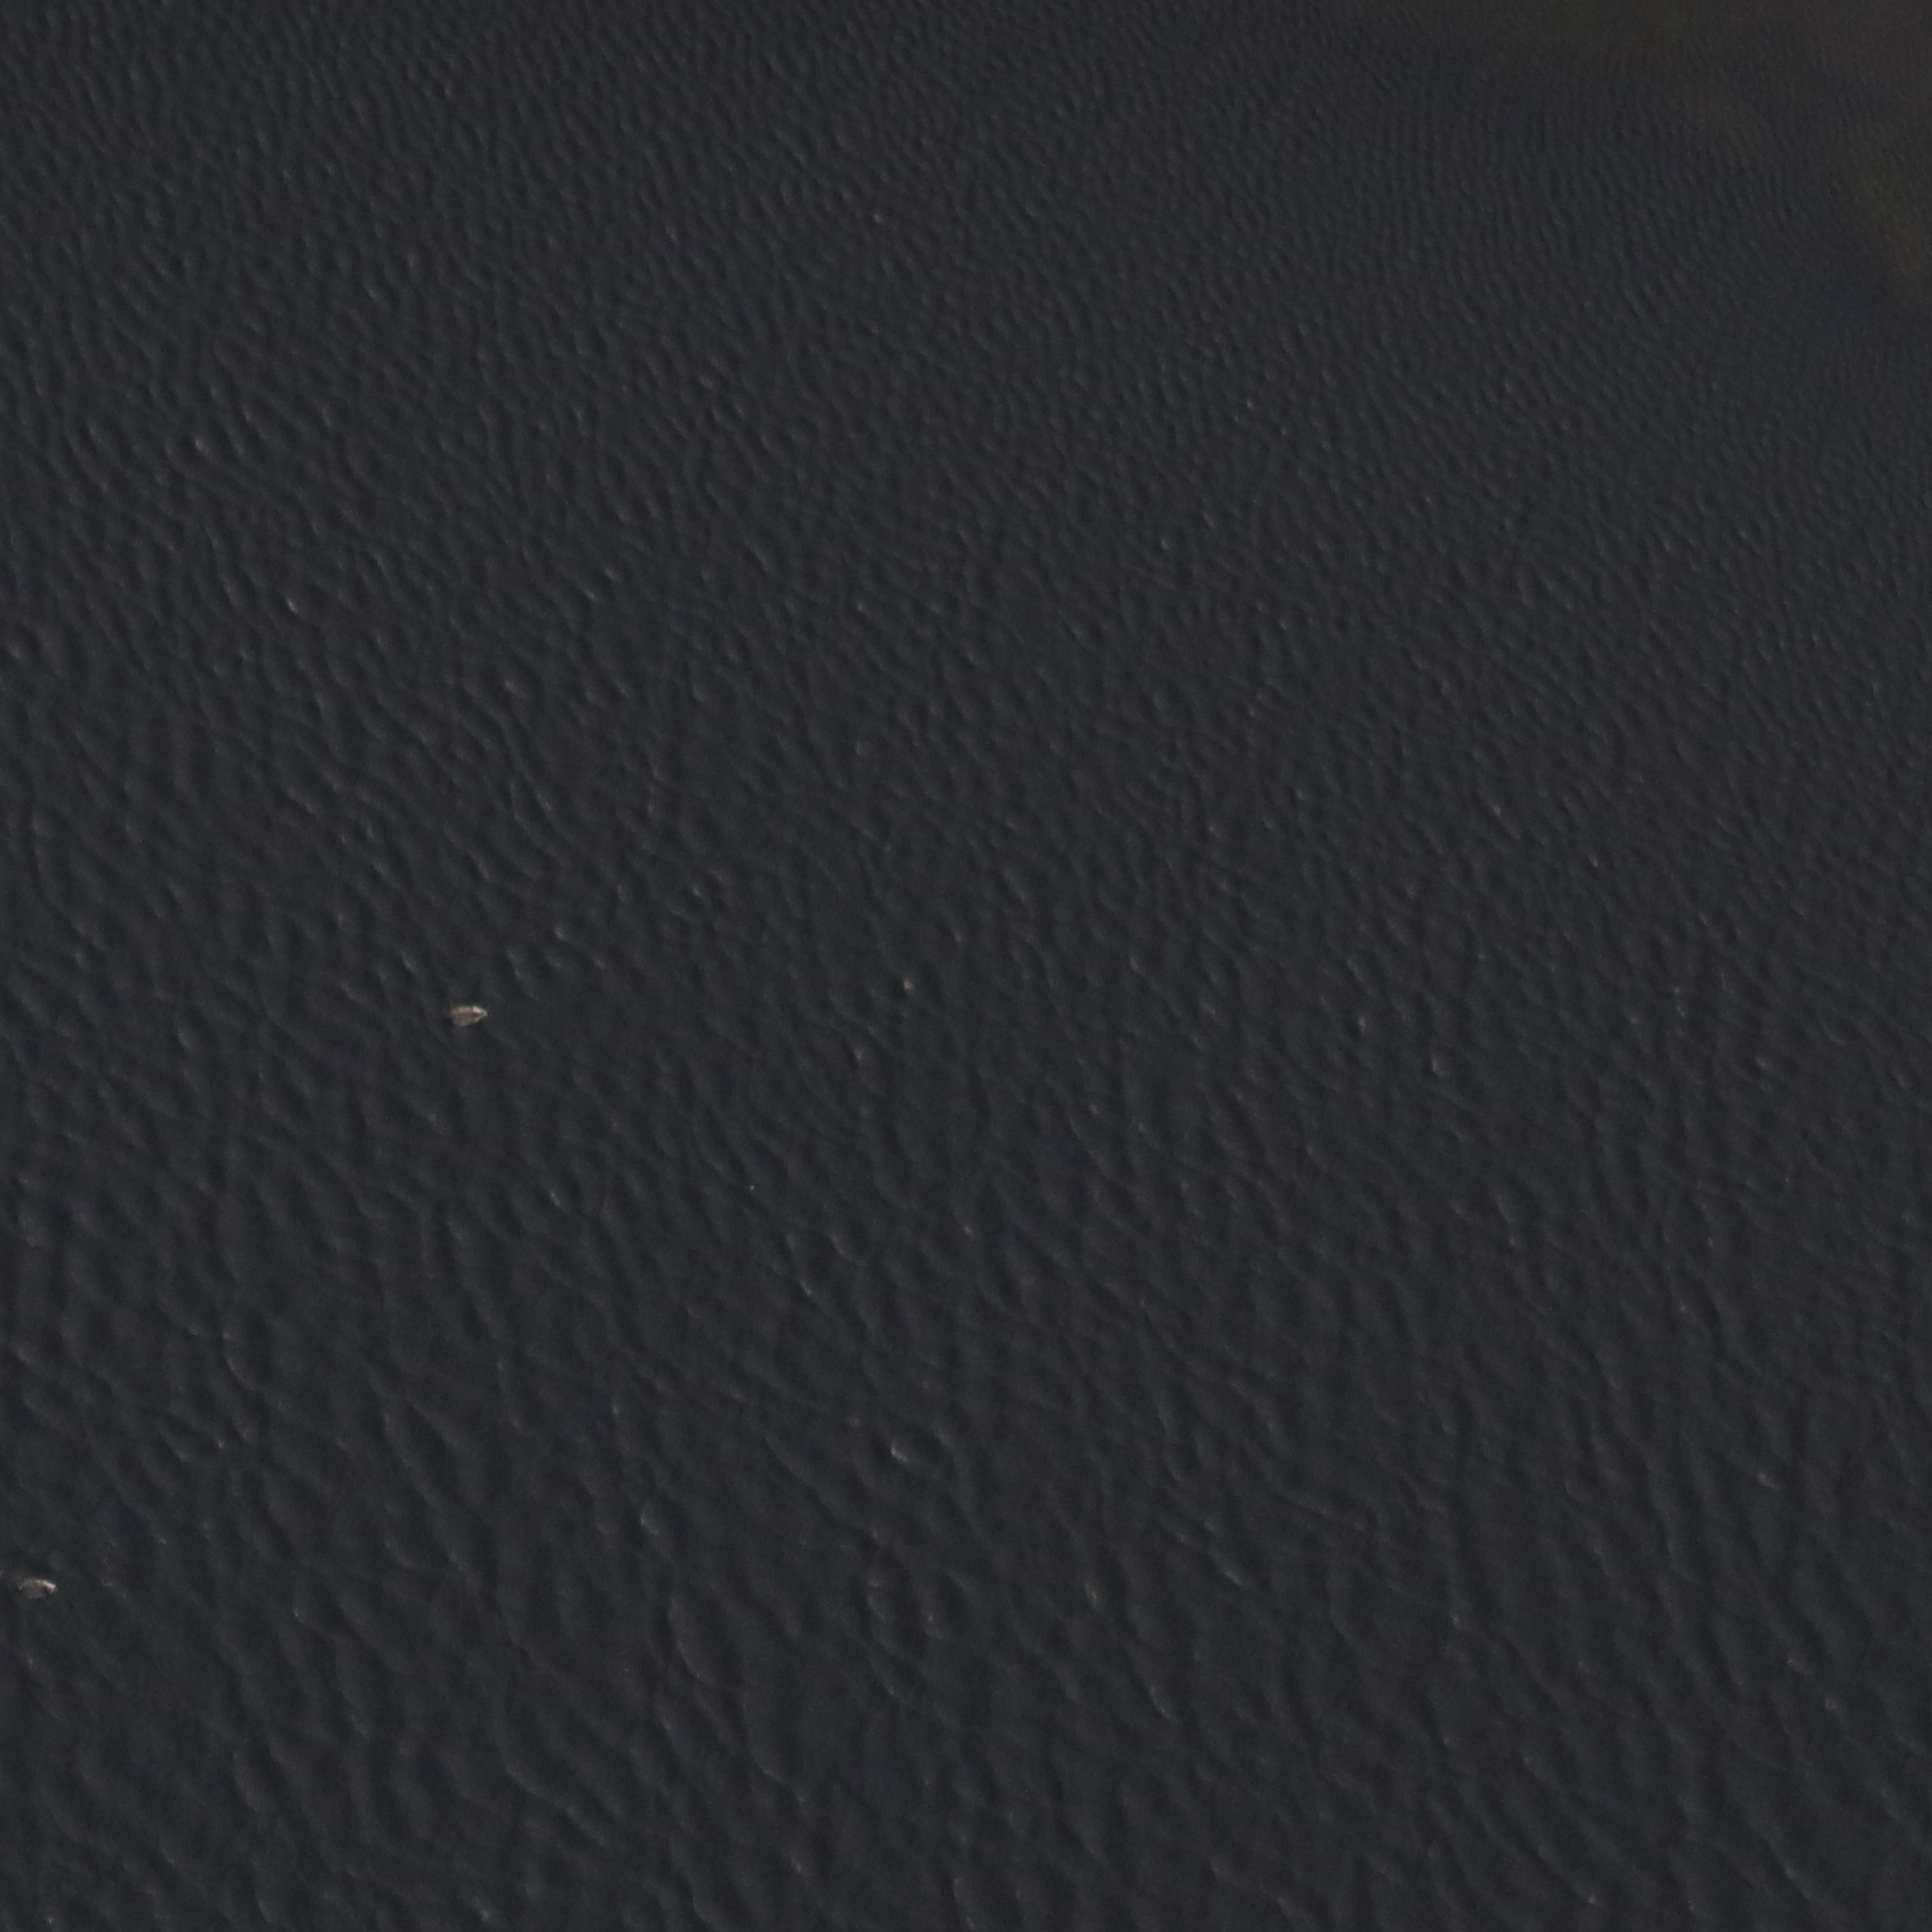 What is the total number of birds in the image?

2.